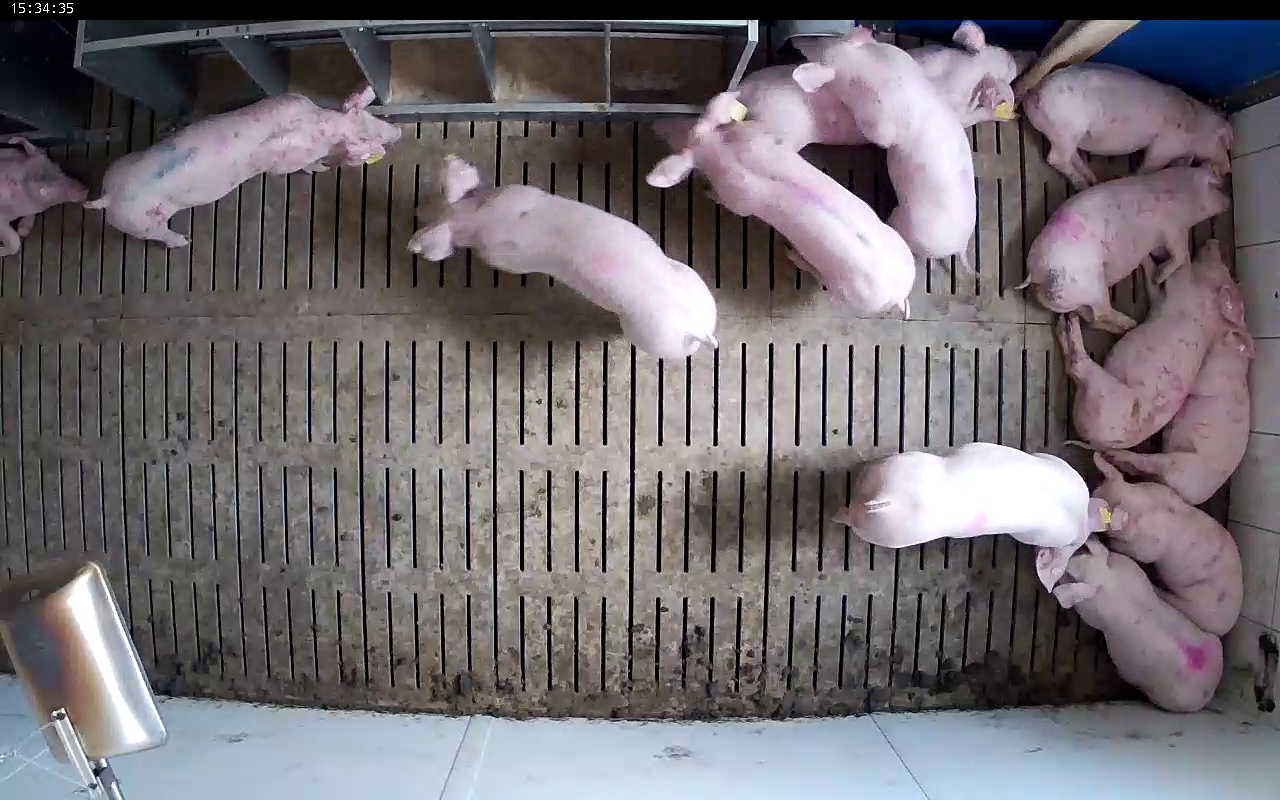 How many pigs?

13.